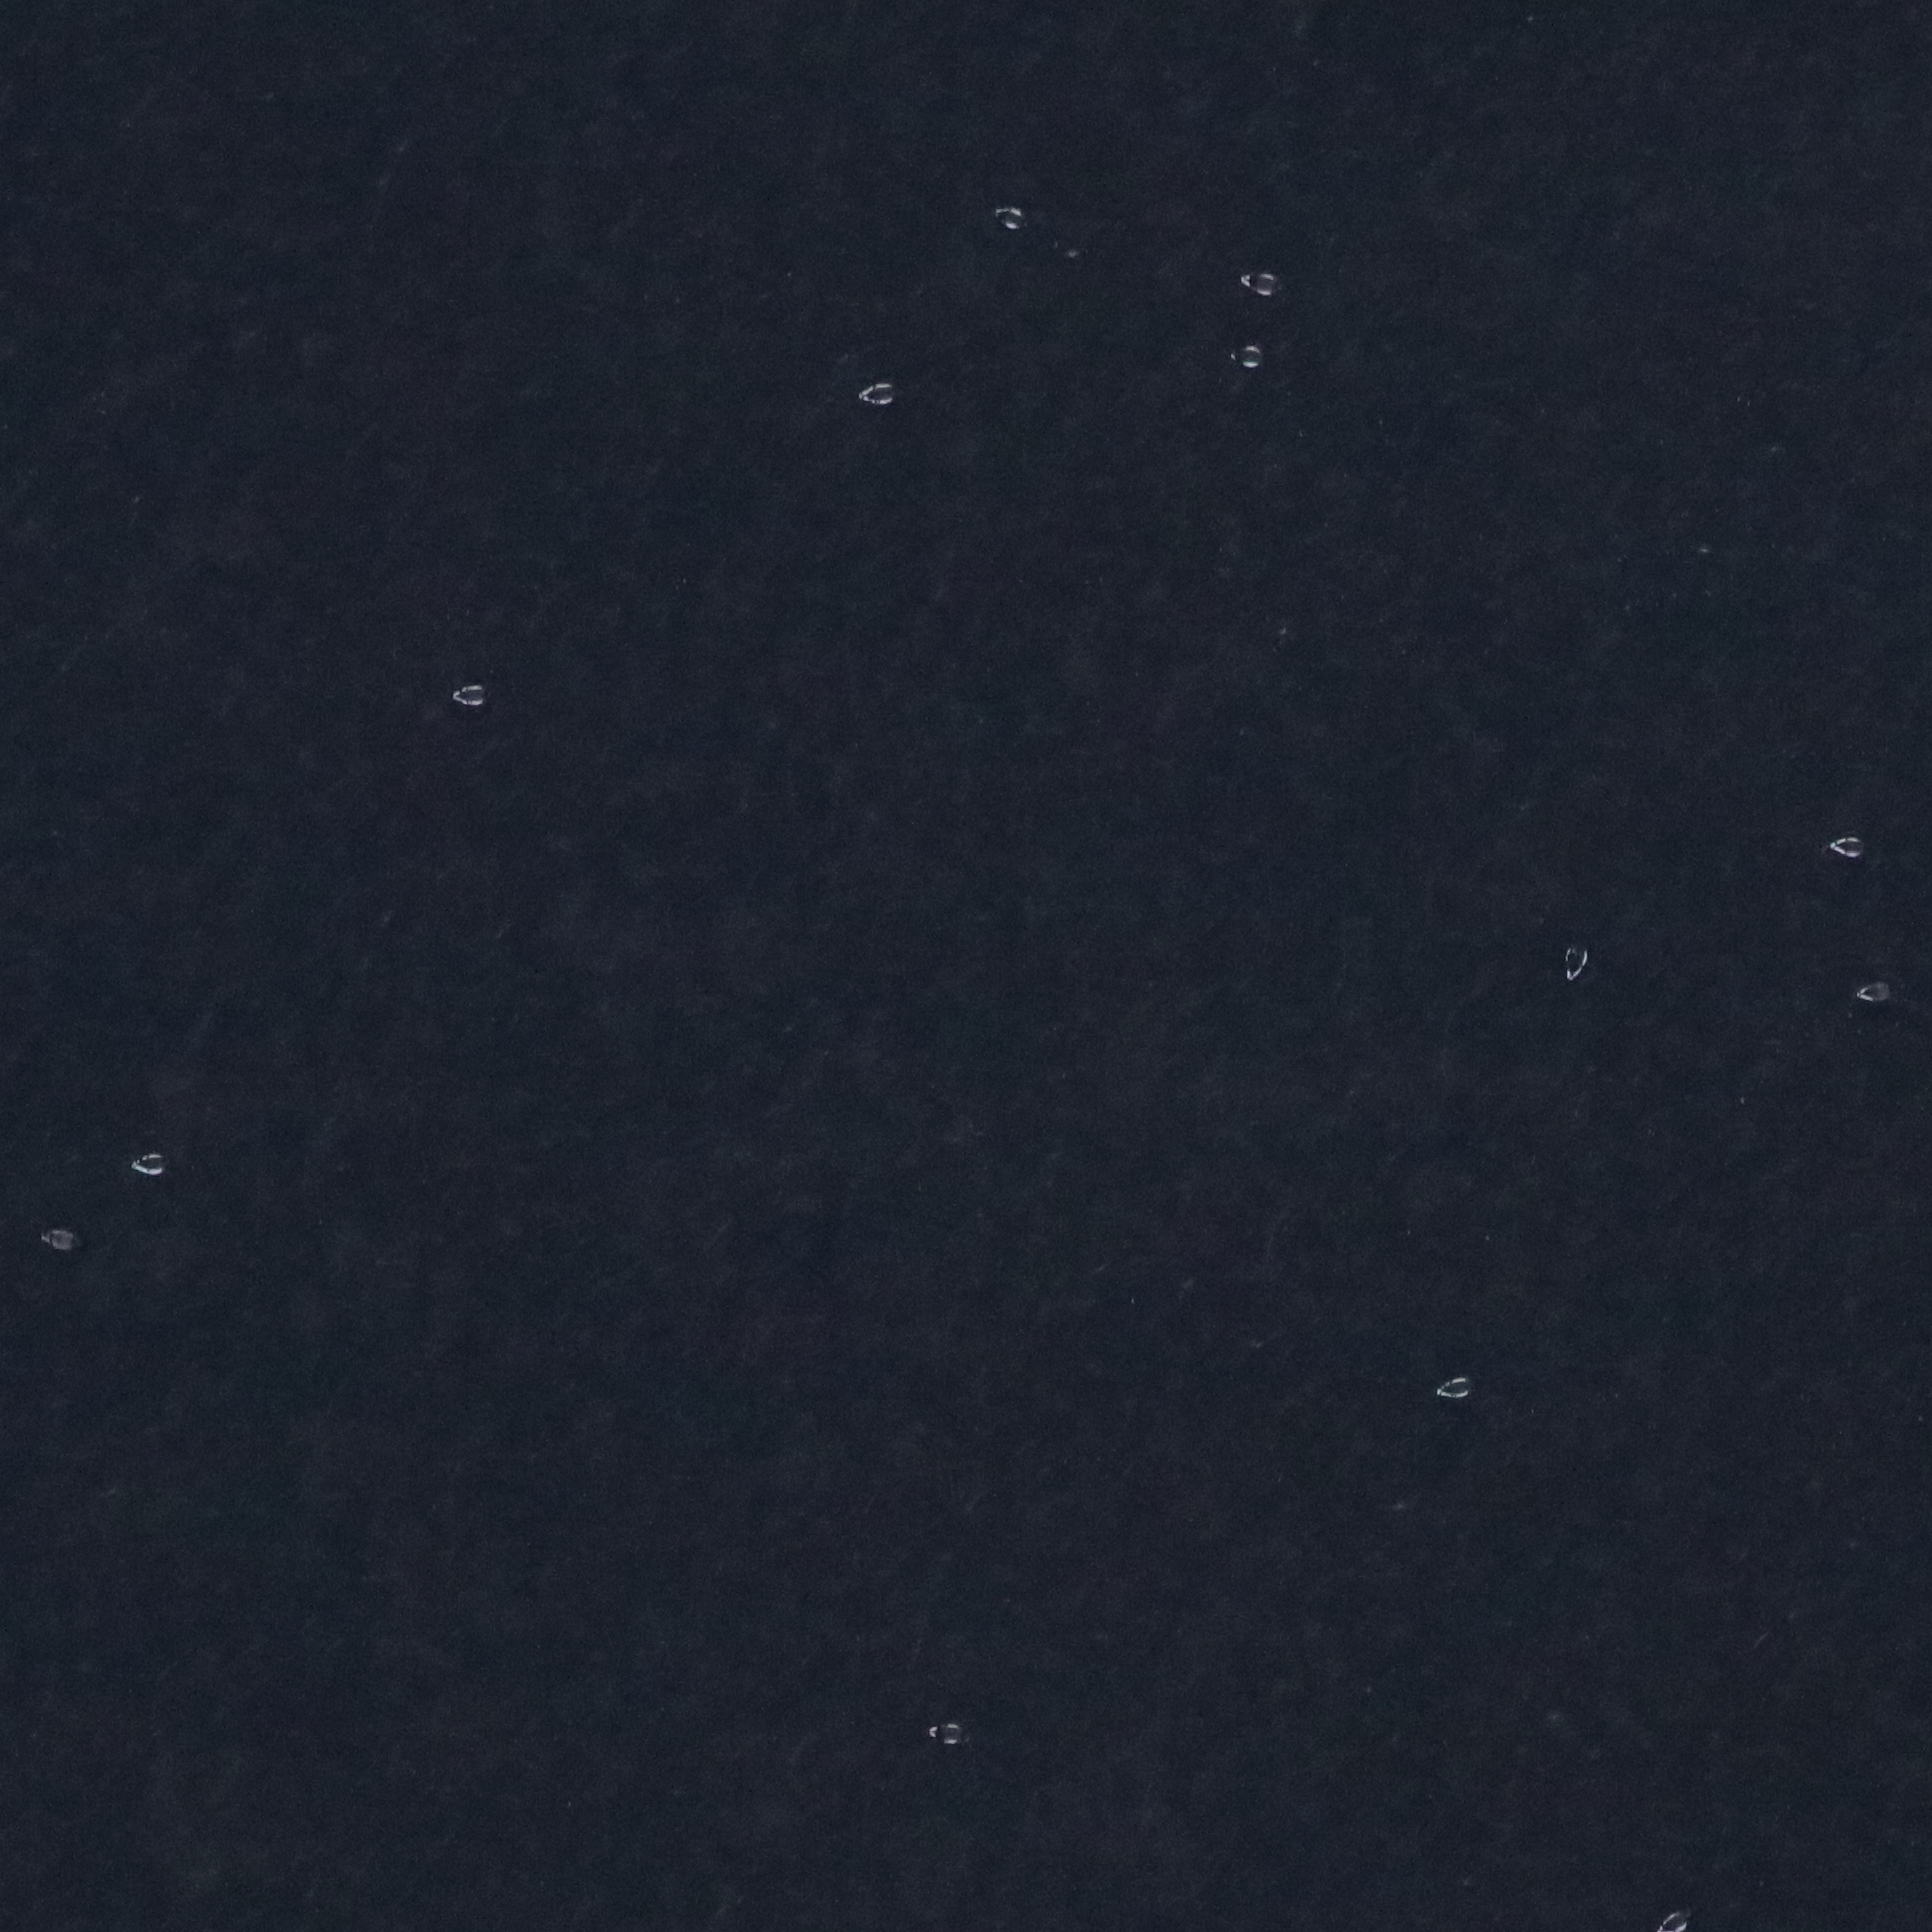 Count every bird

13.